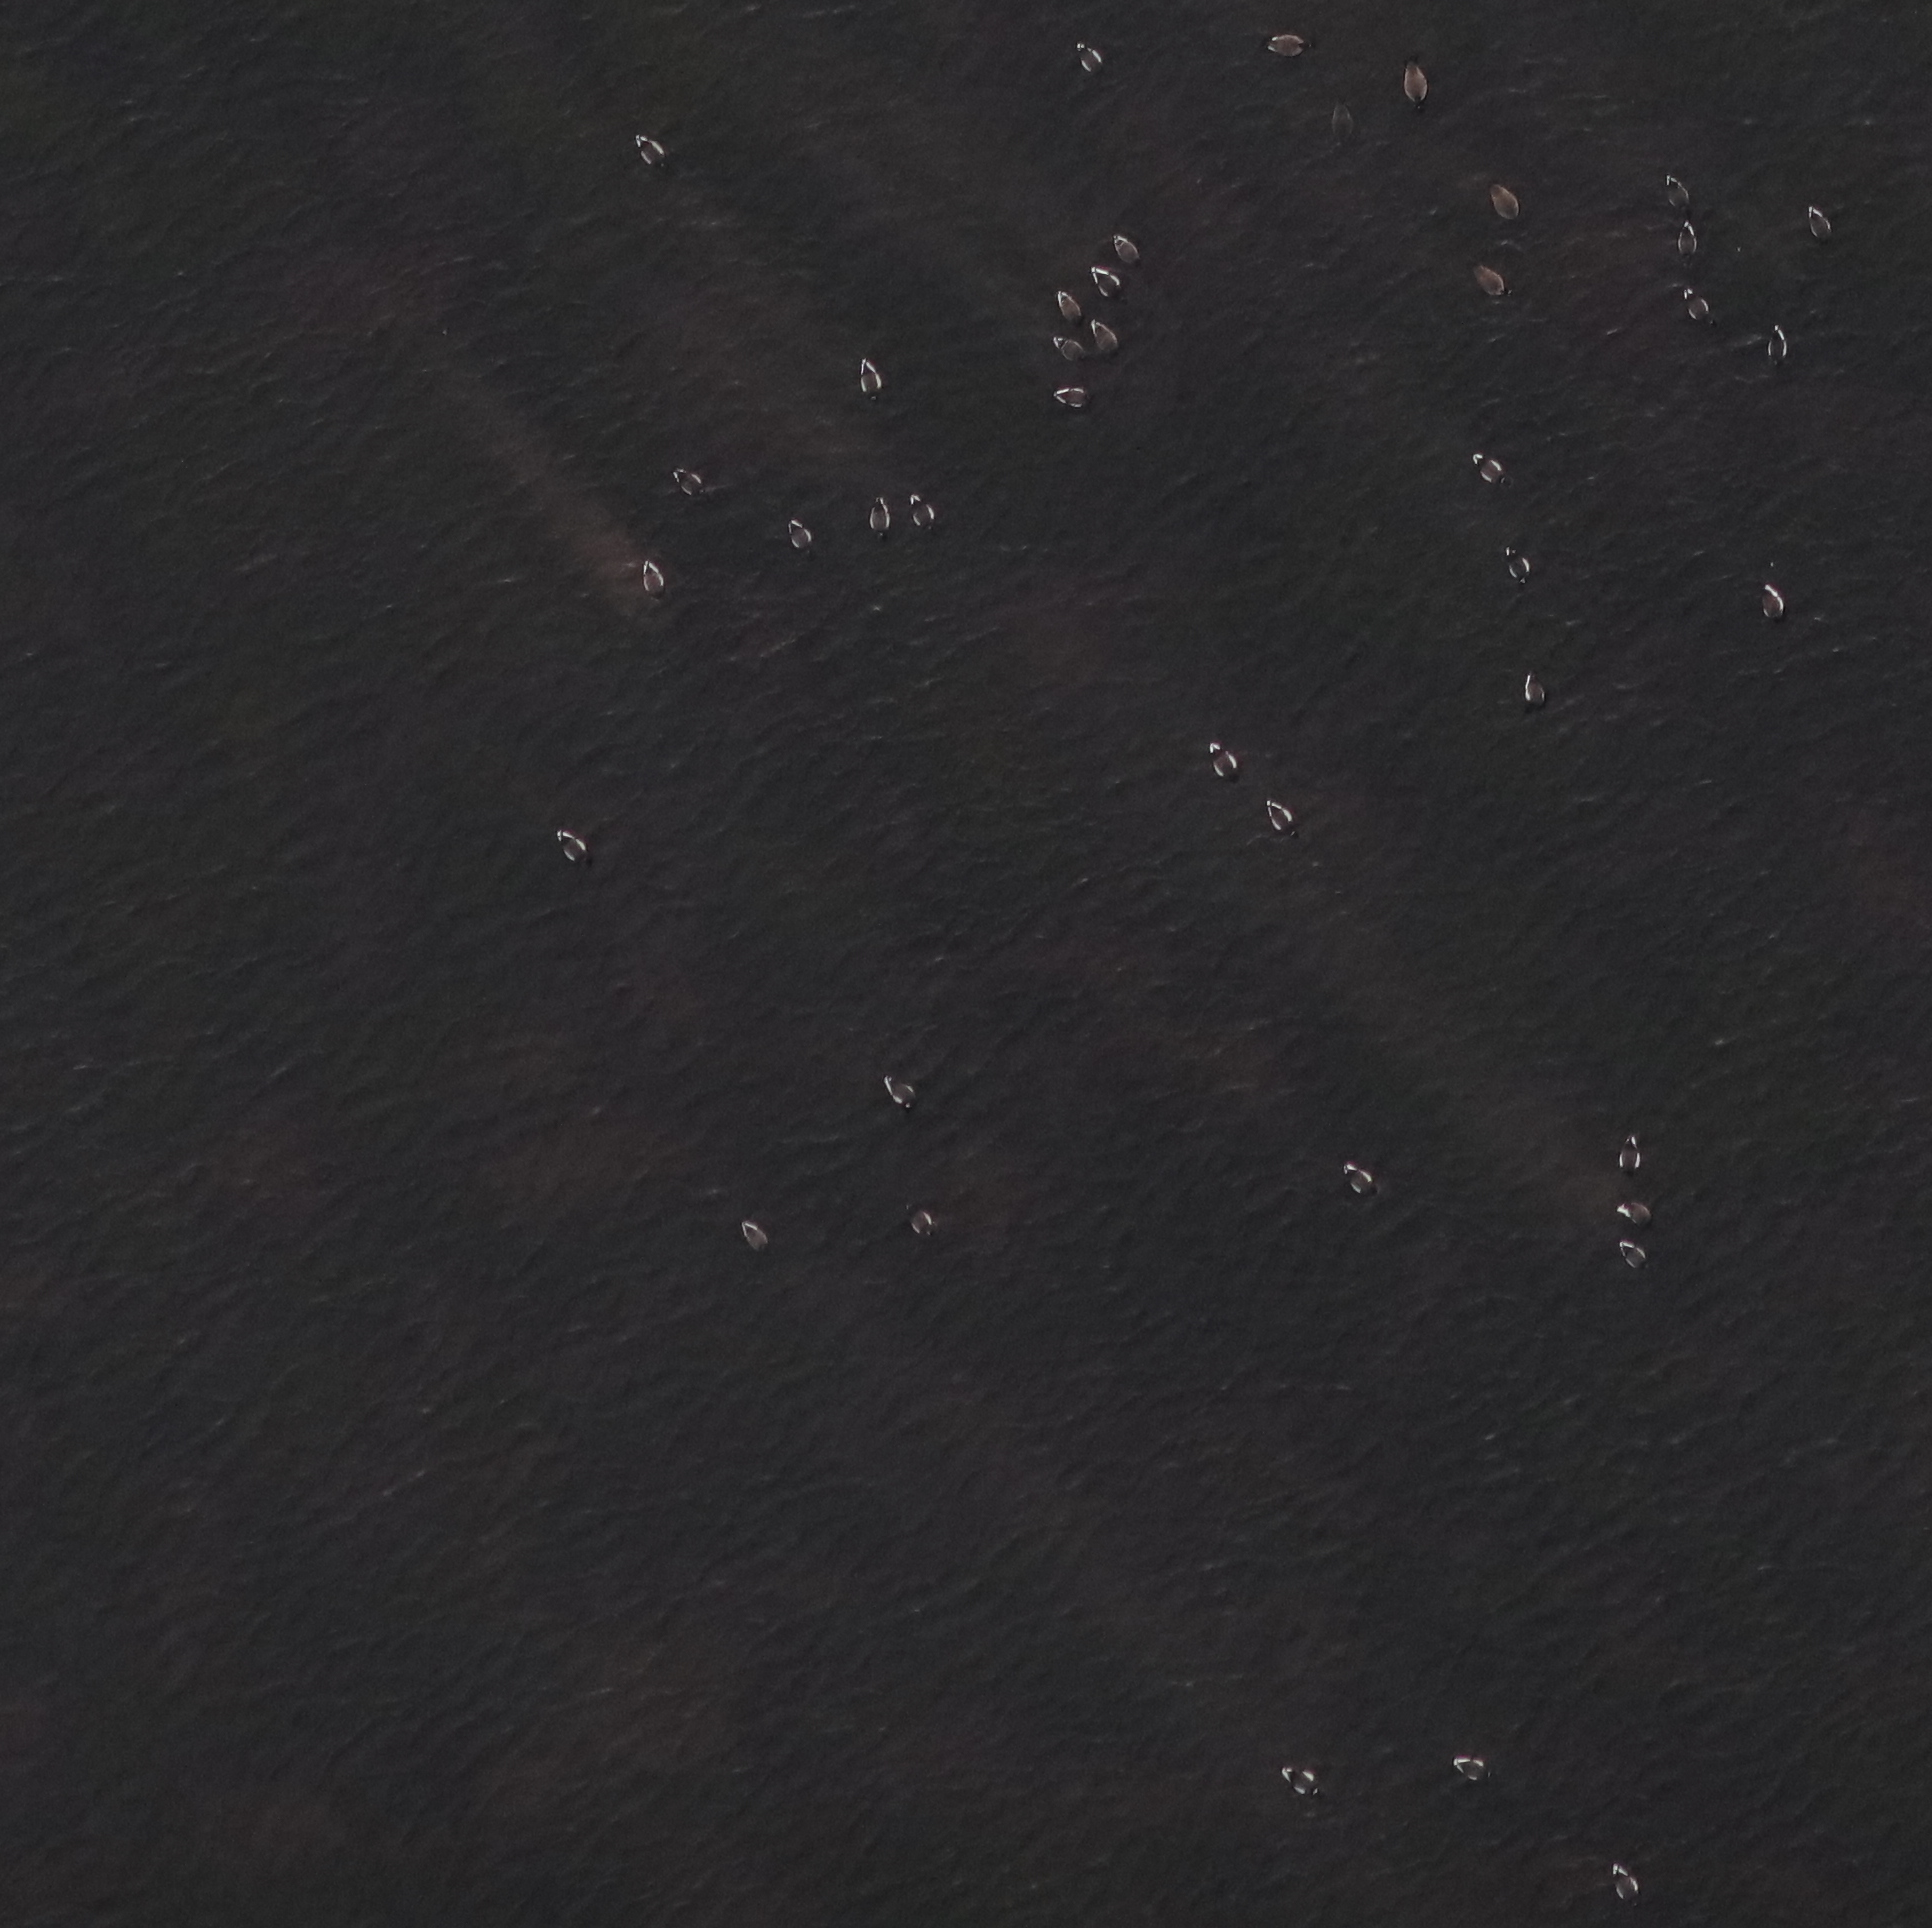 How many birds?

41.